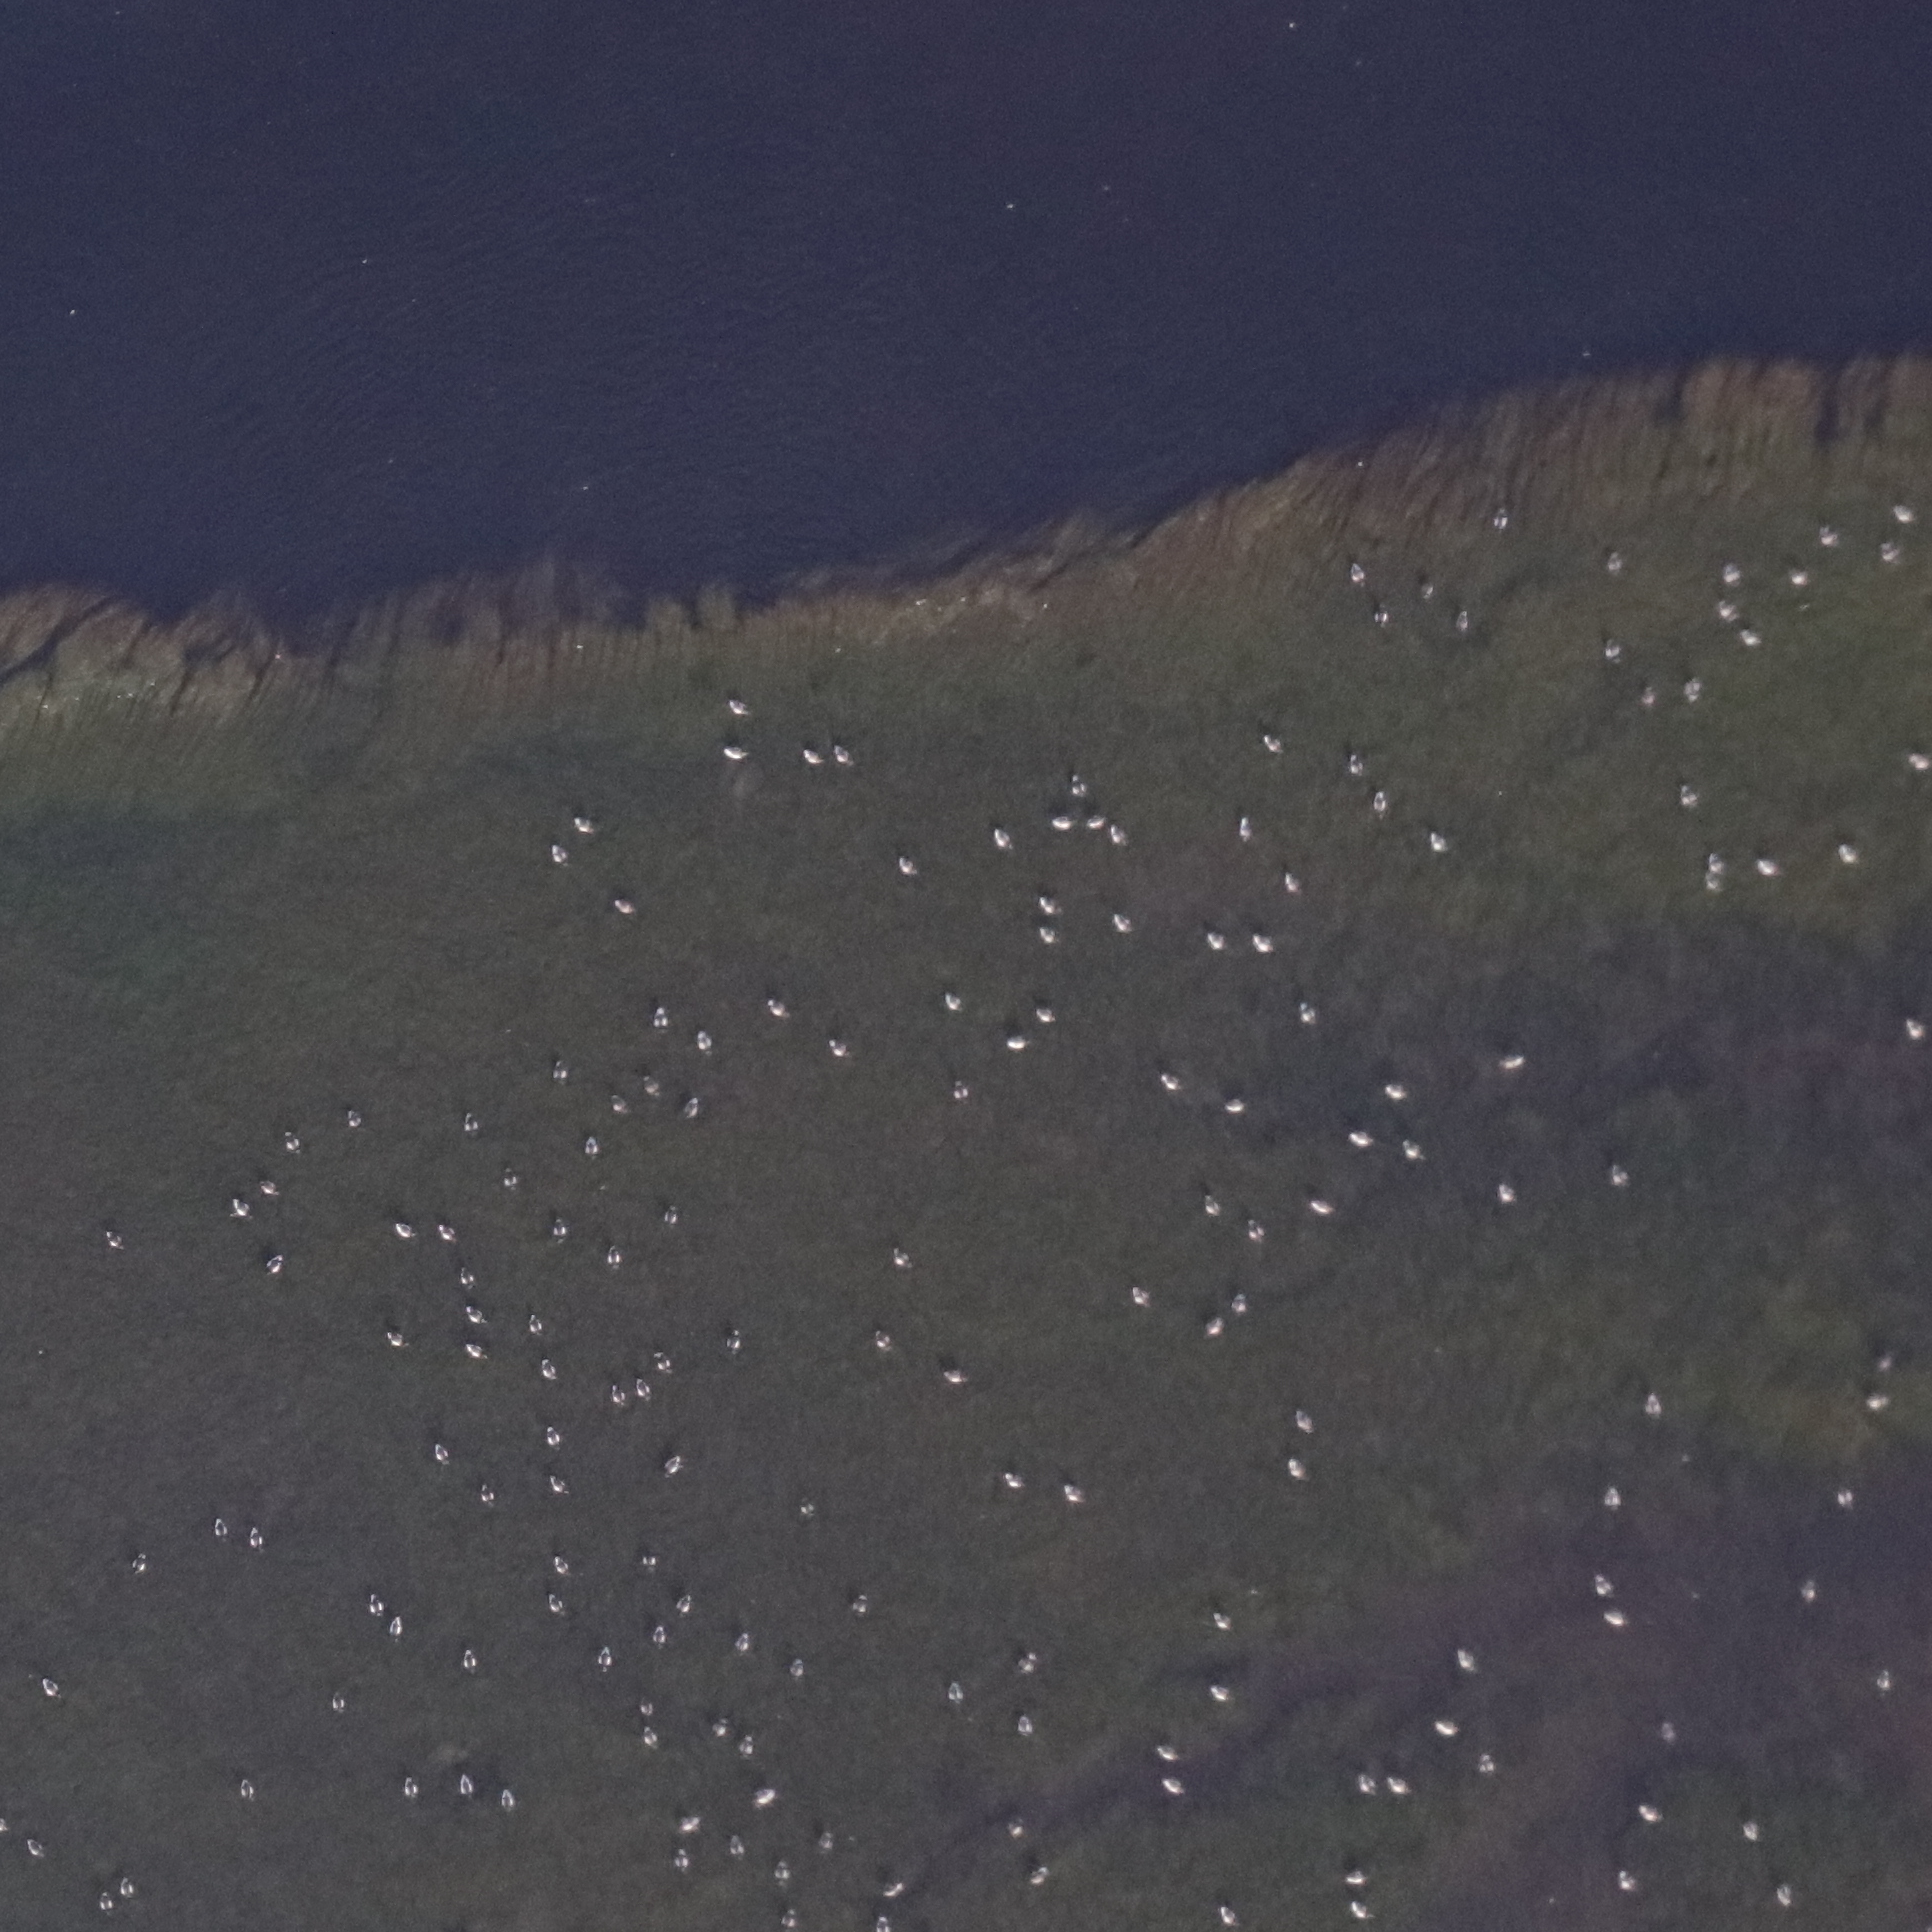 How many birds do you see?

180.